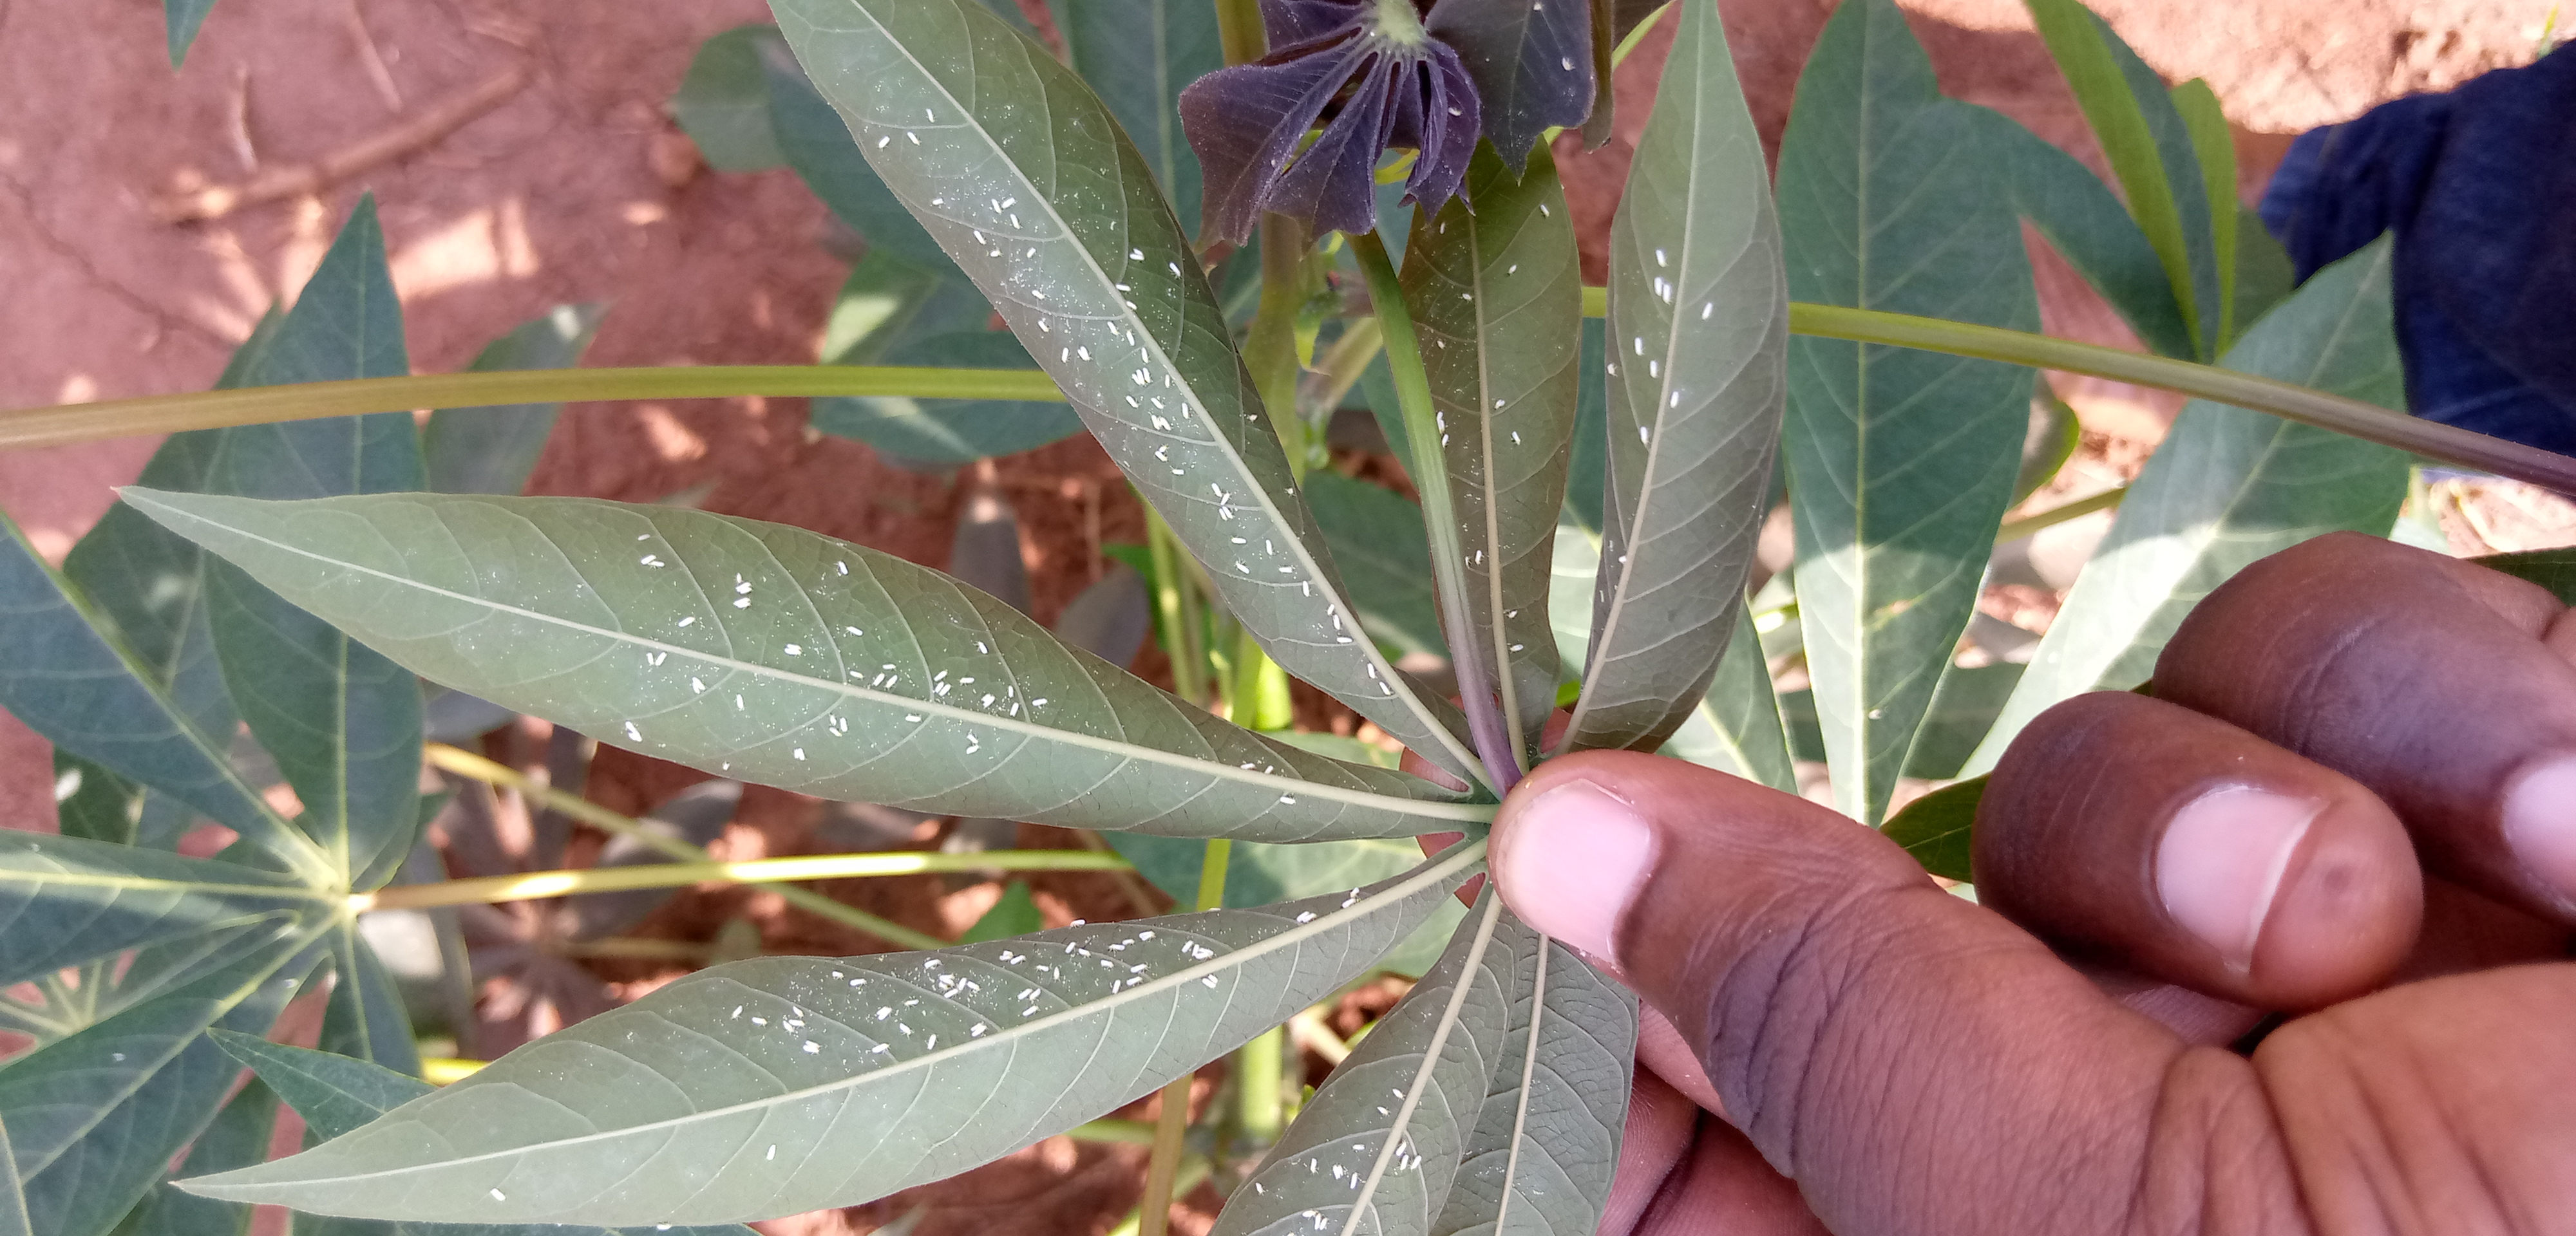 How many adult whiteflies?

168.